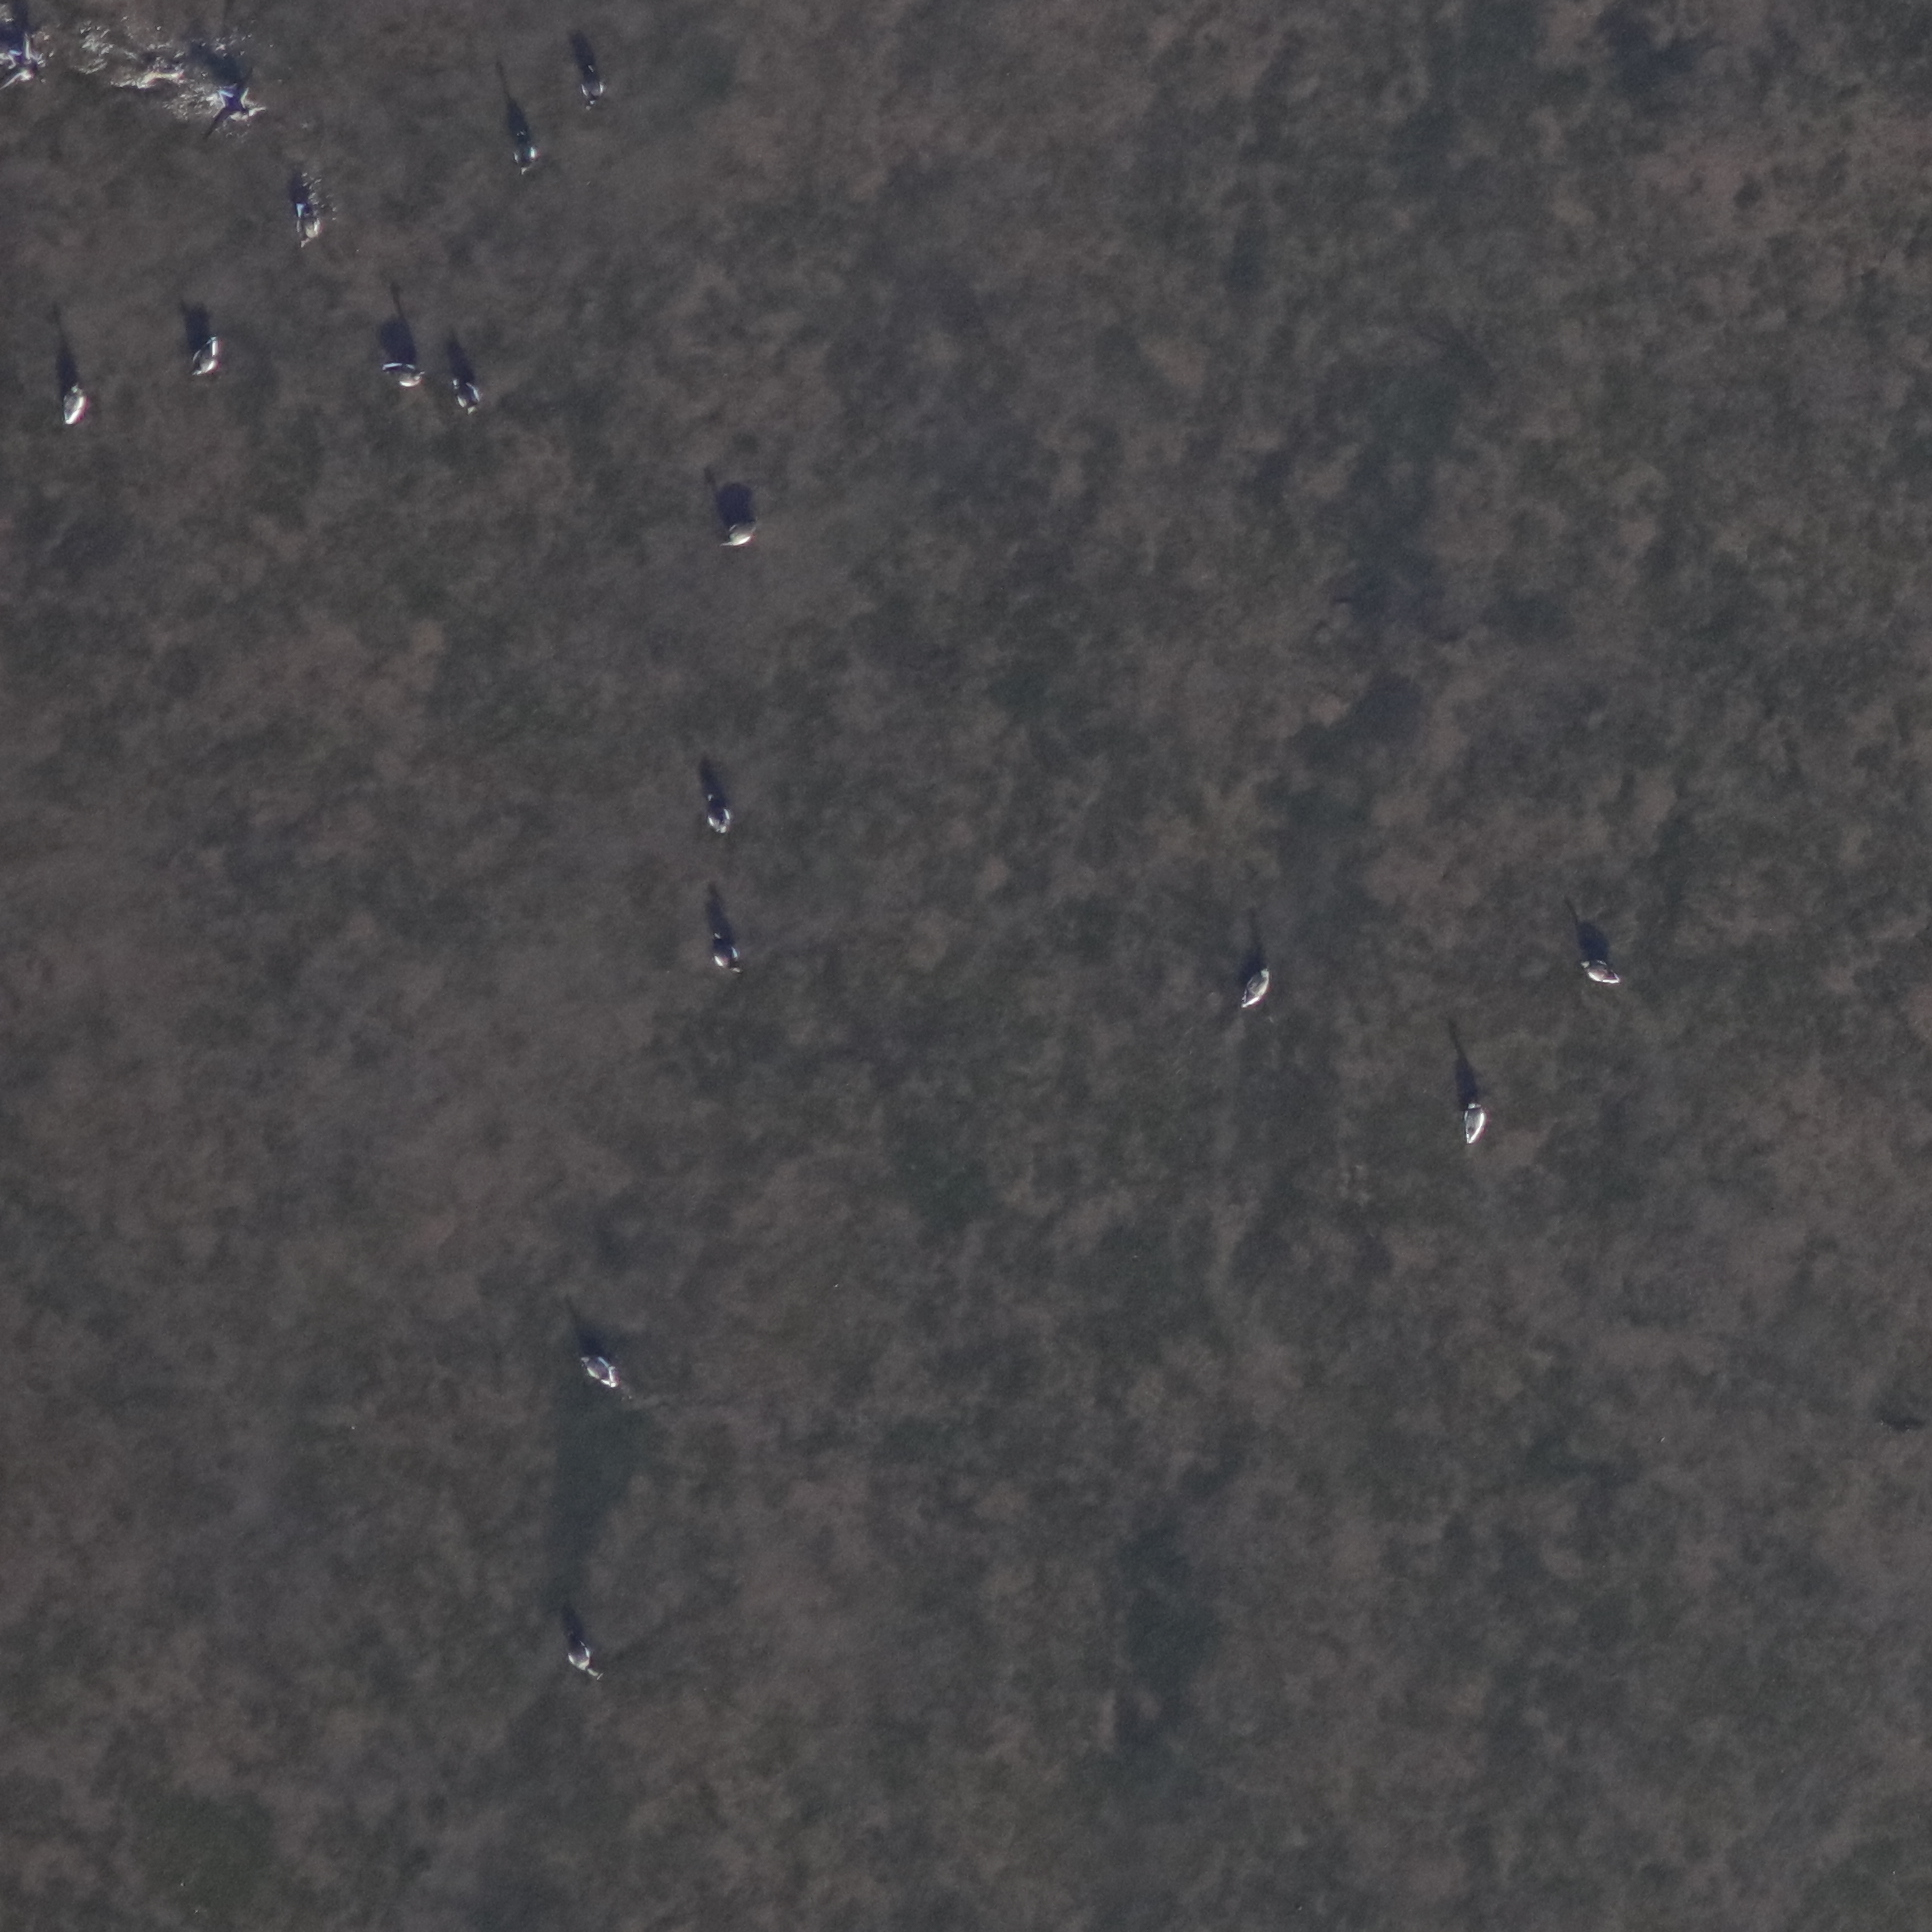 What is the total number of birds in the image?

17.